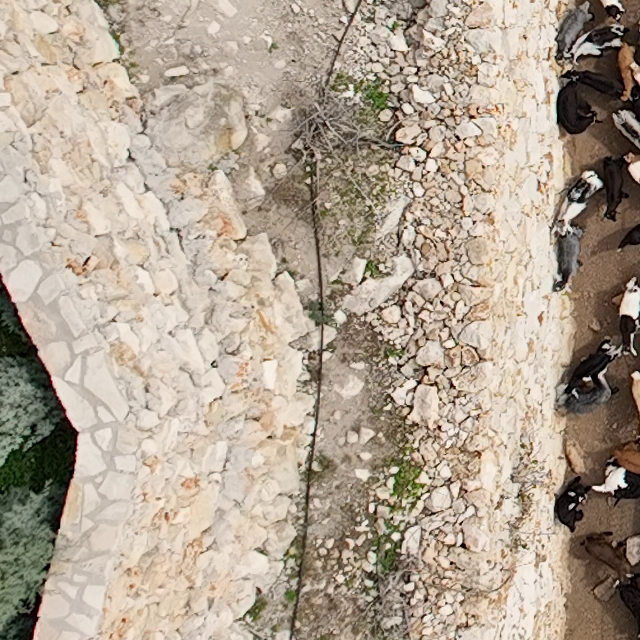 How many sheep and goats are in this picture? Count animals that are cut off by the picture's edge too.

23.